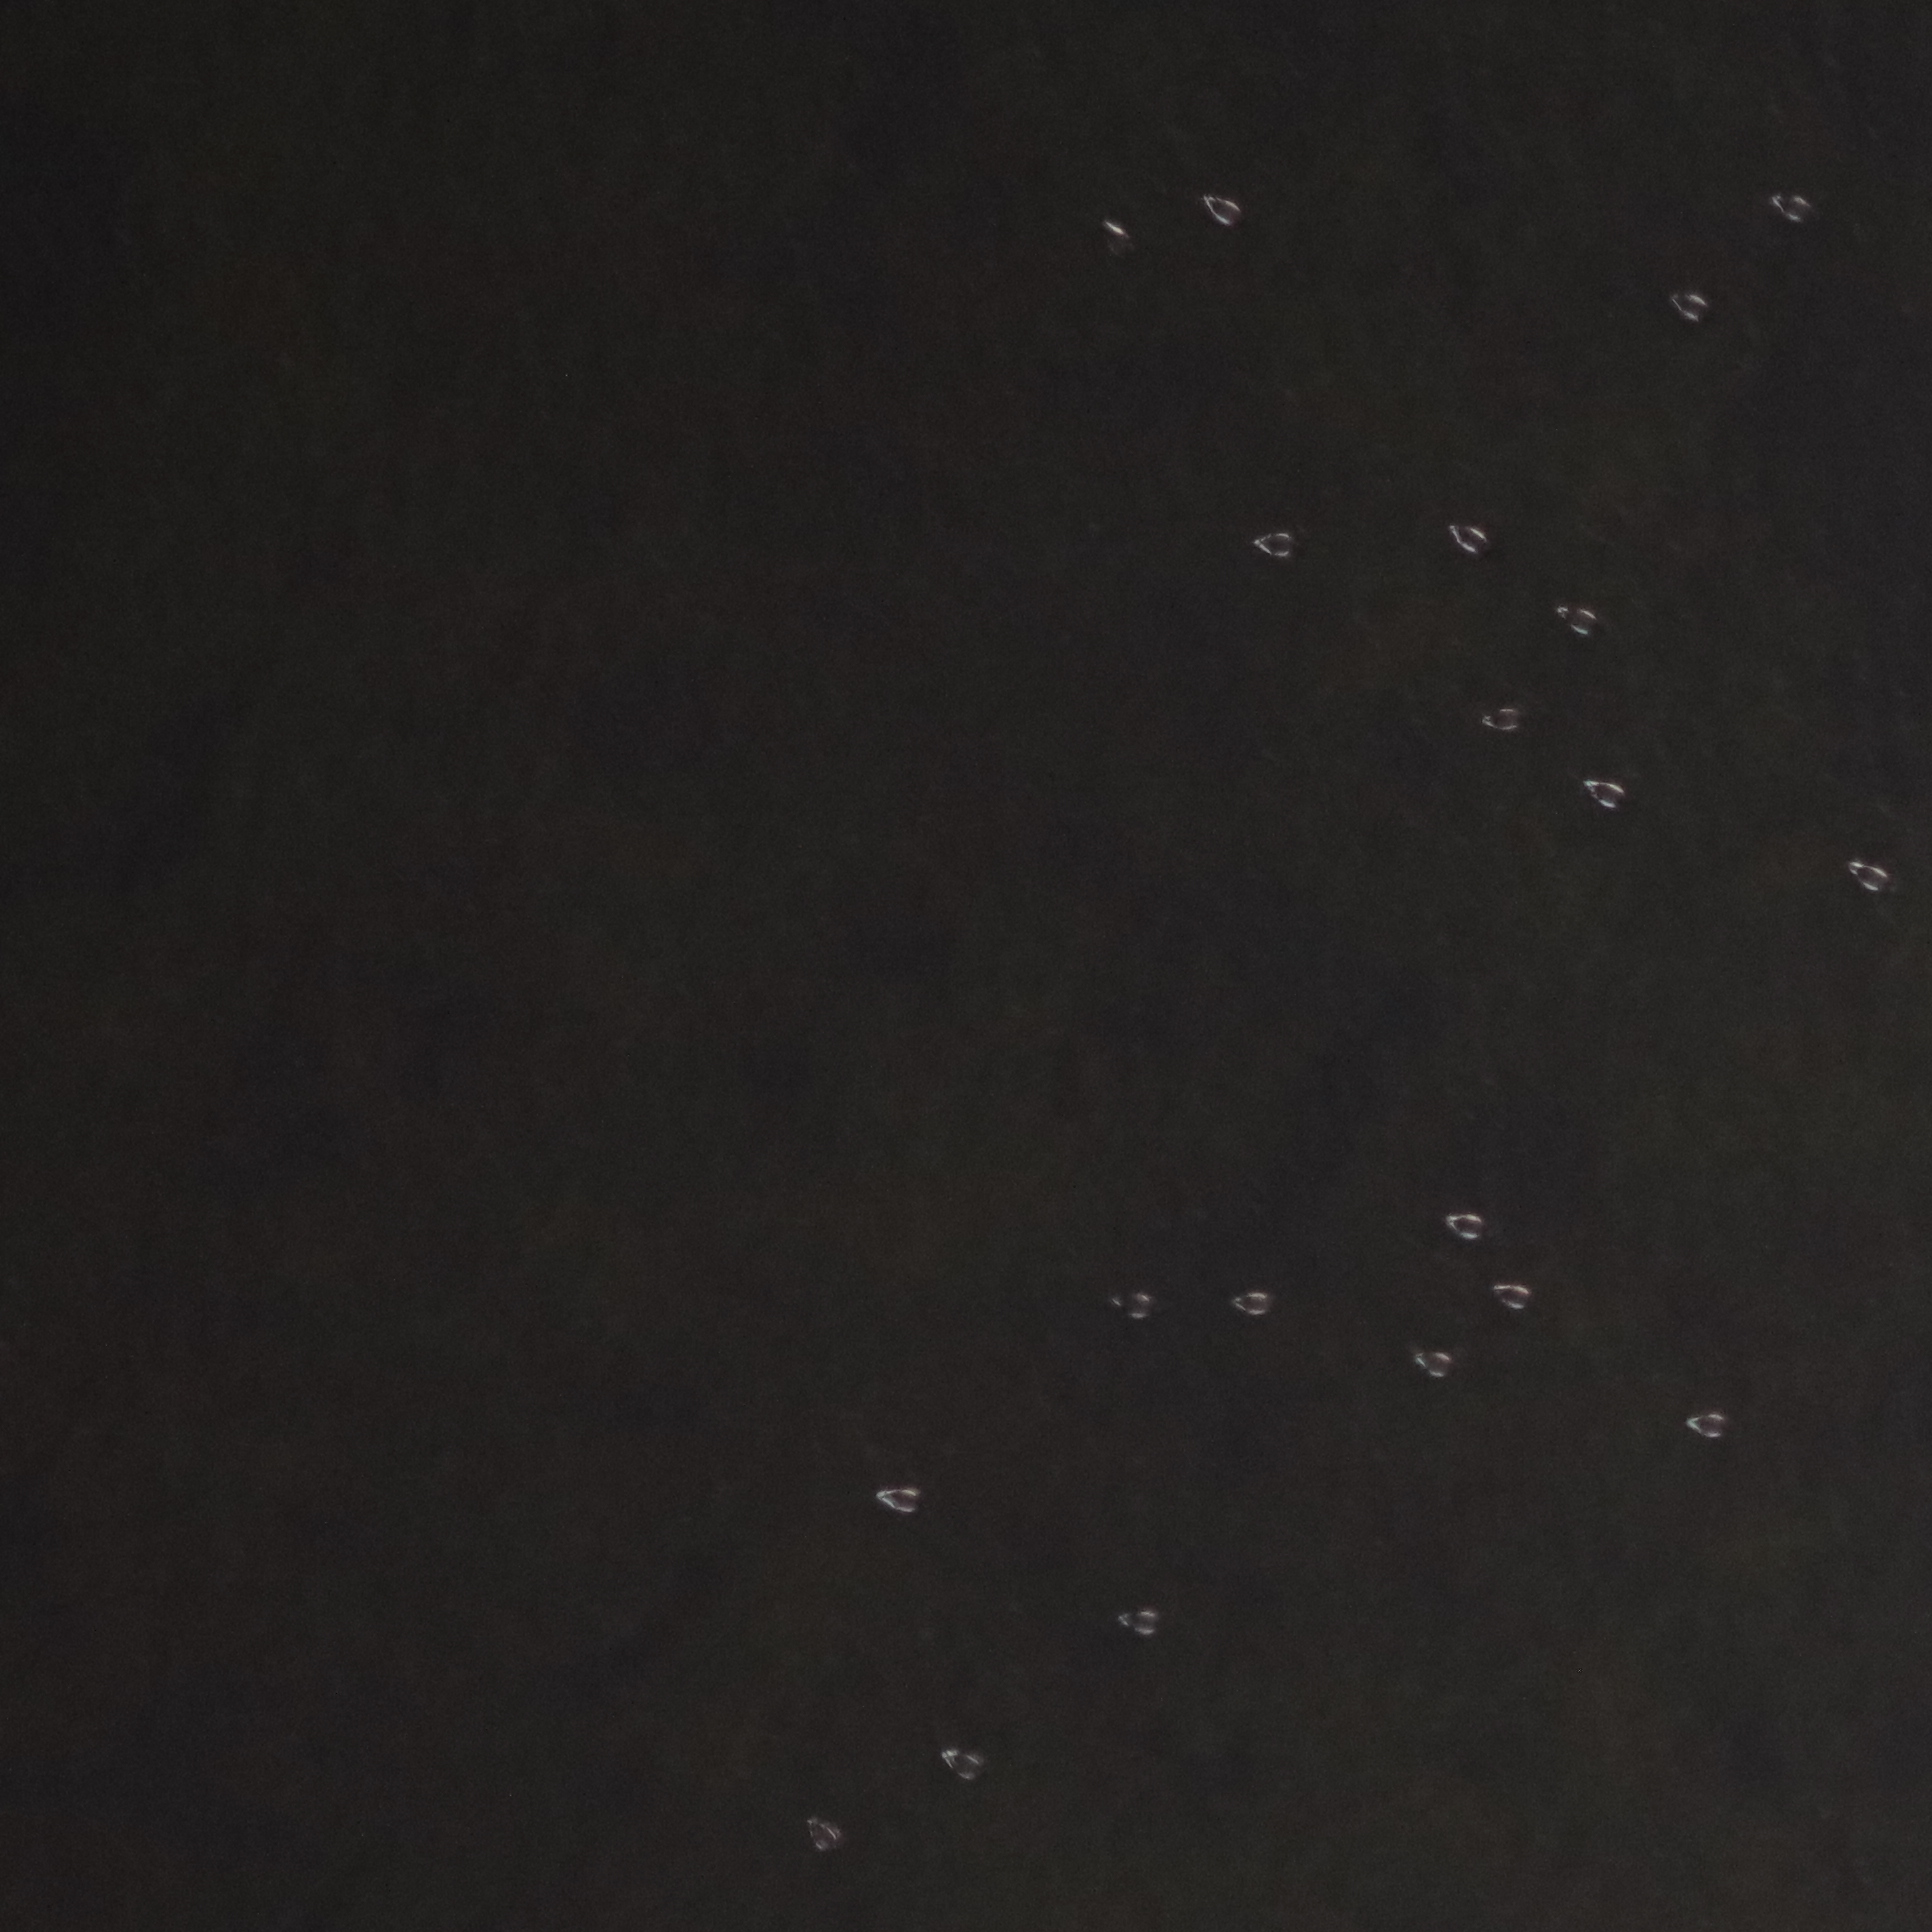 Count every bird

20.